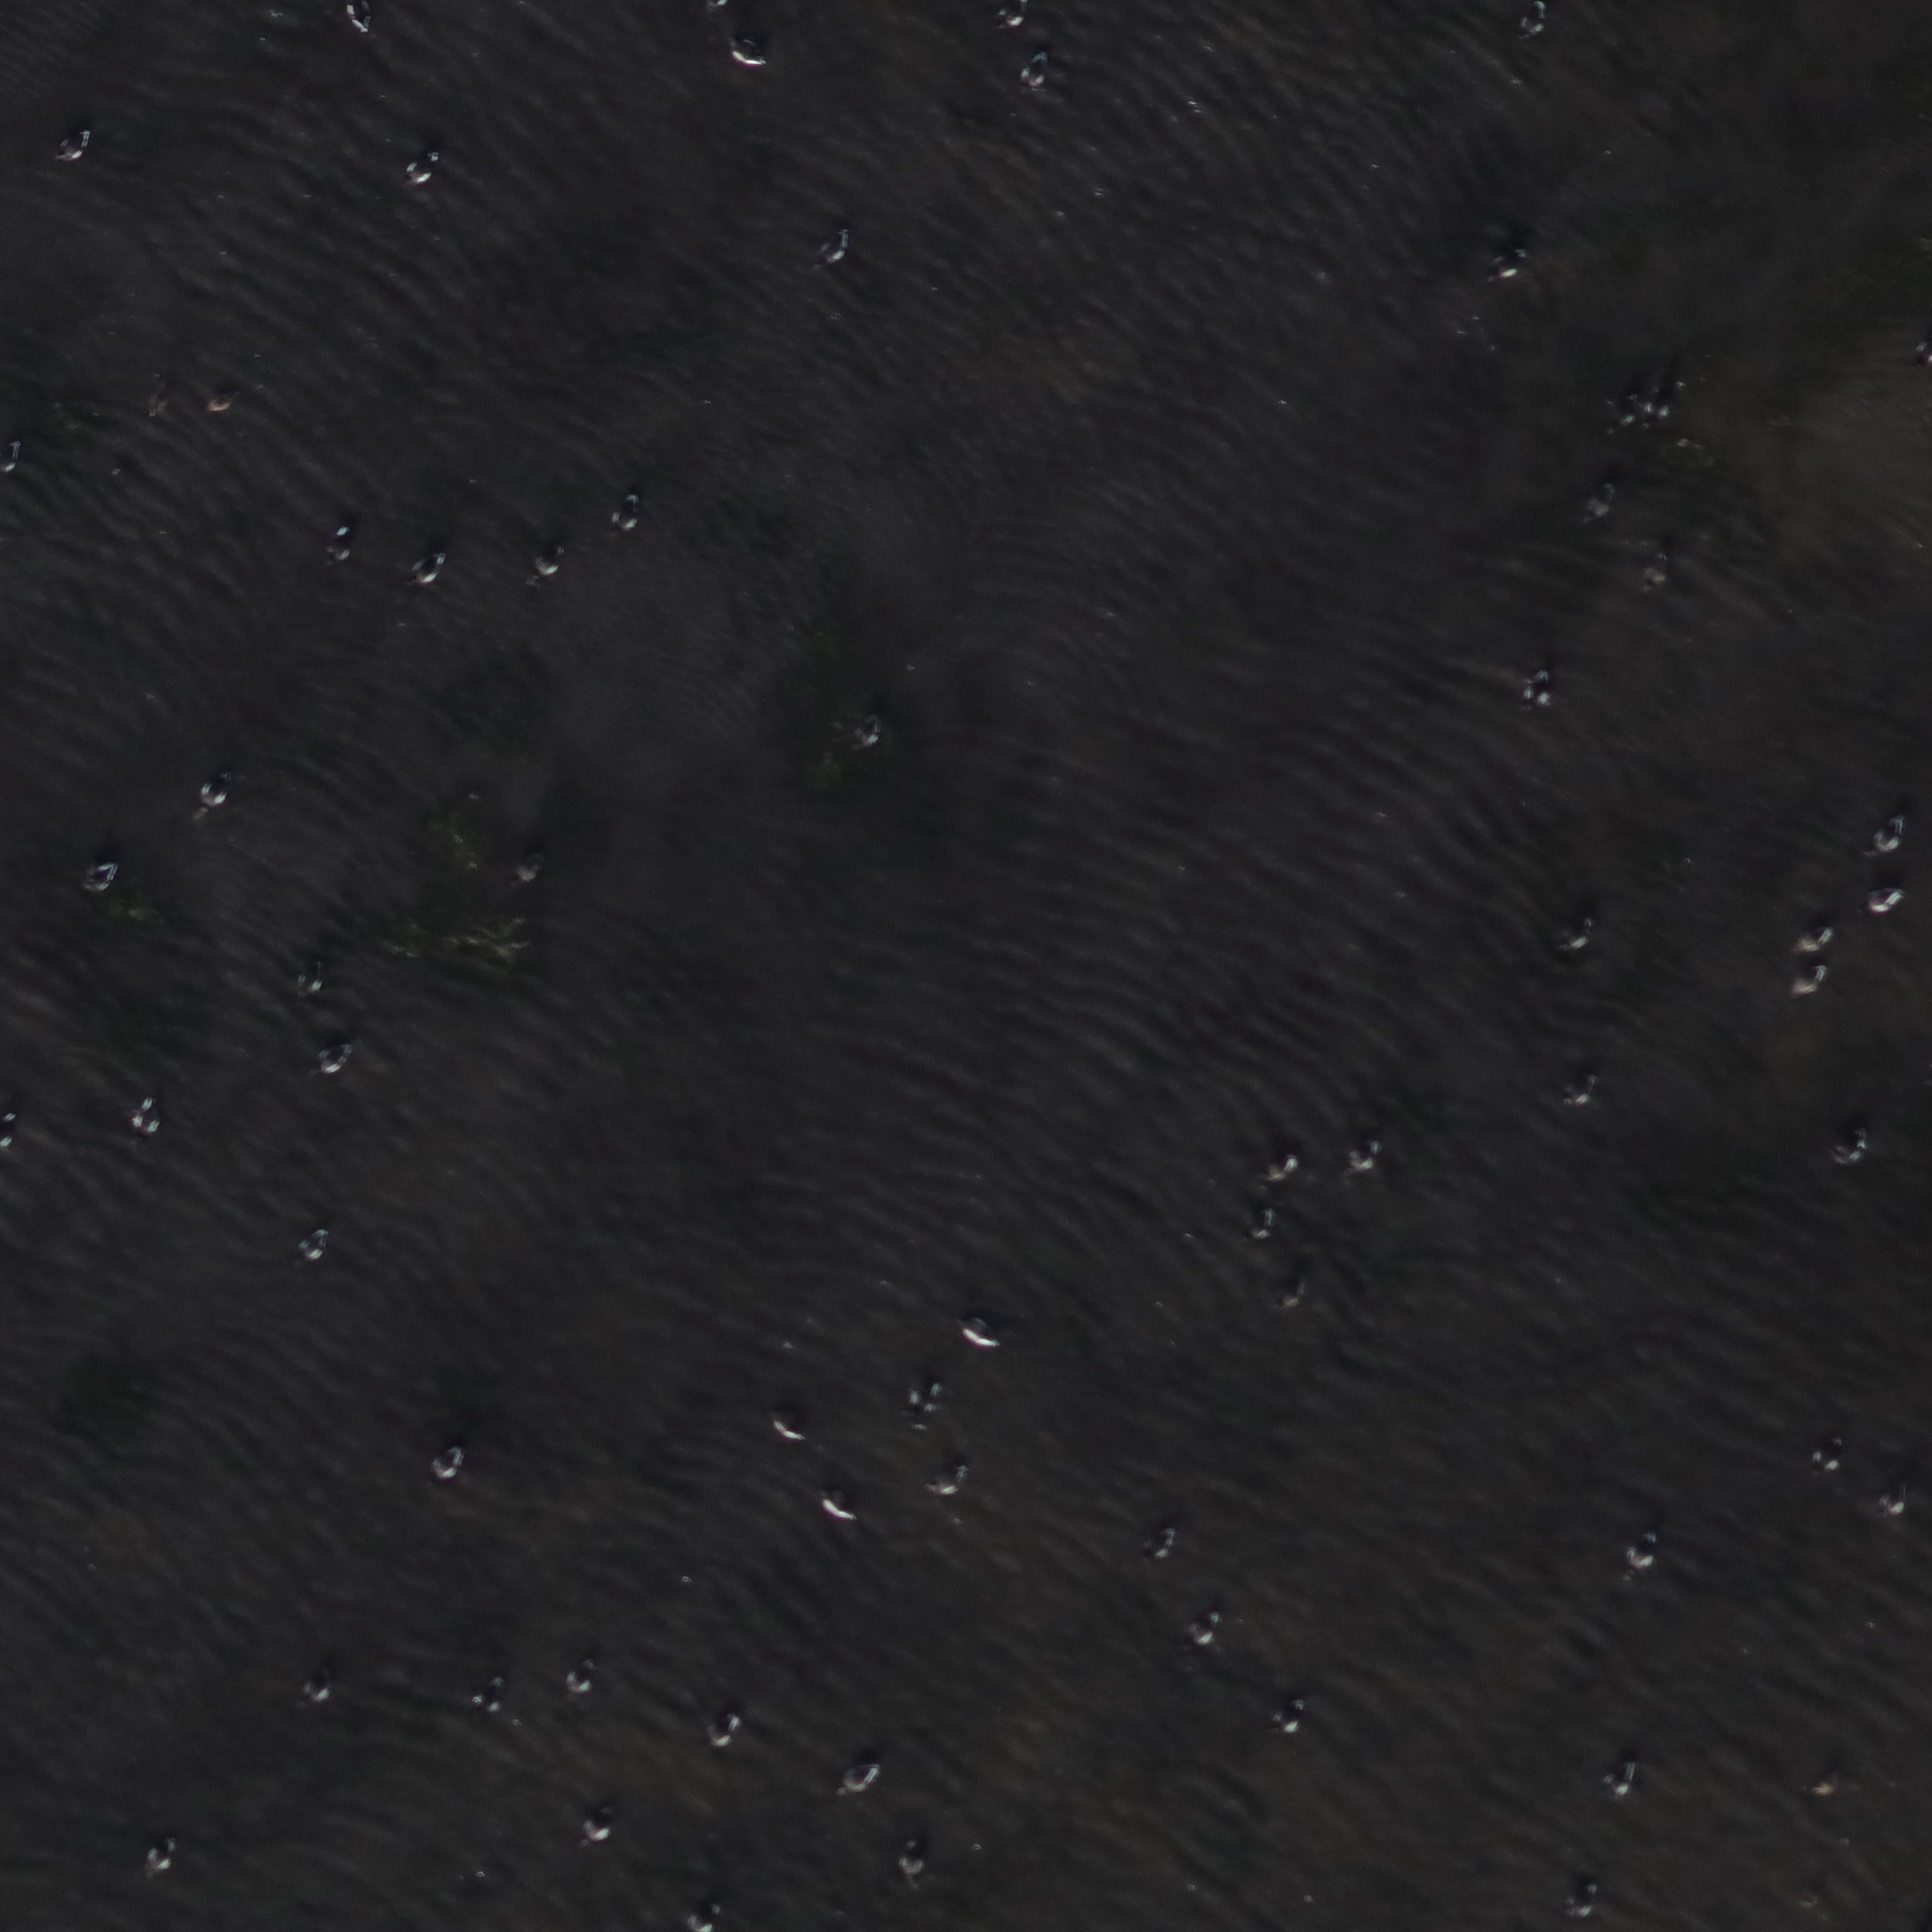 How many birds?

61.